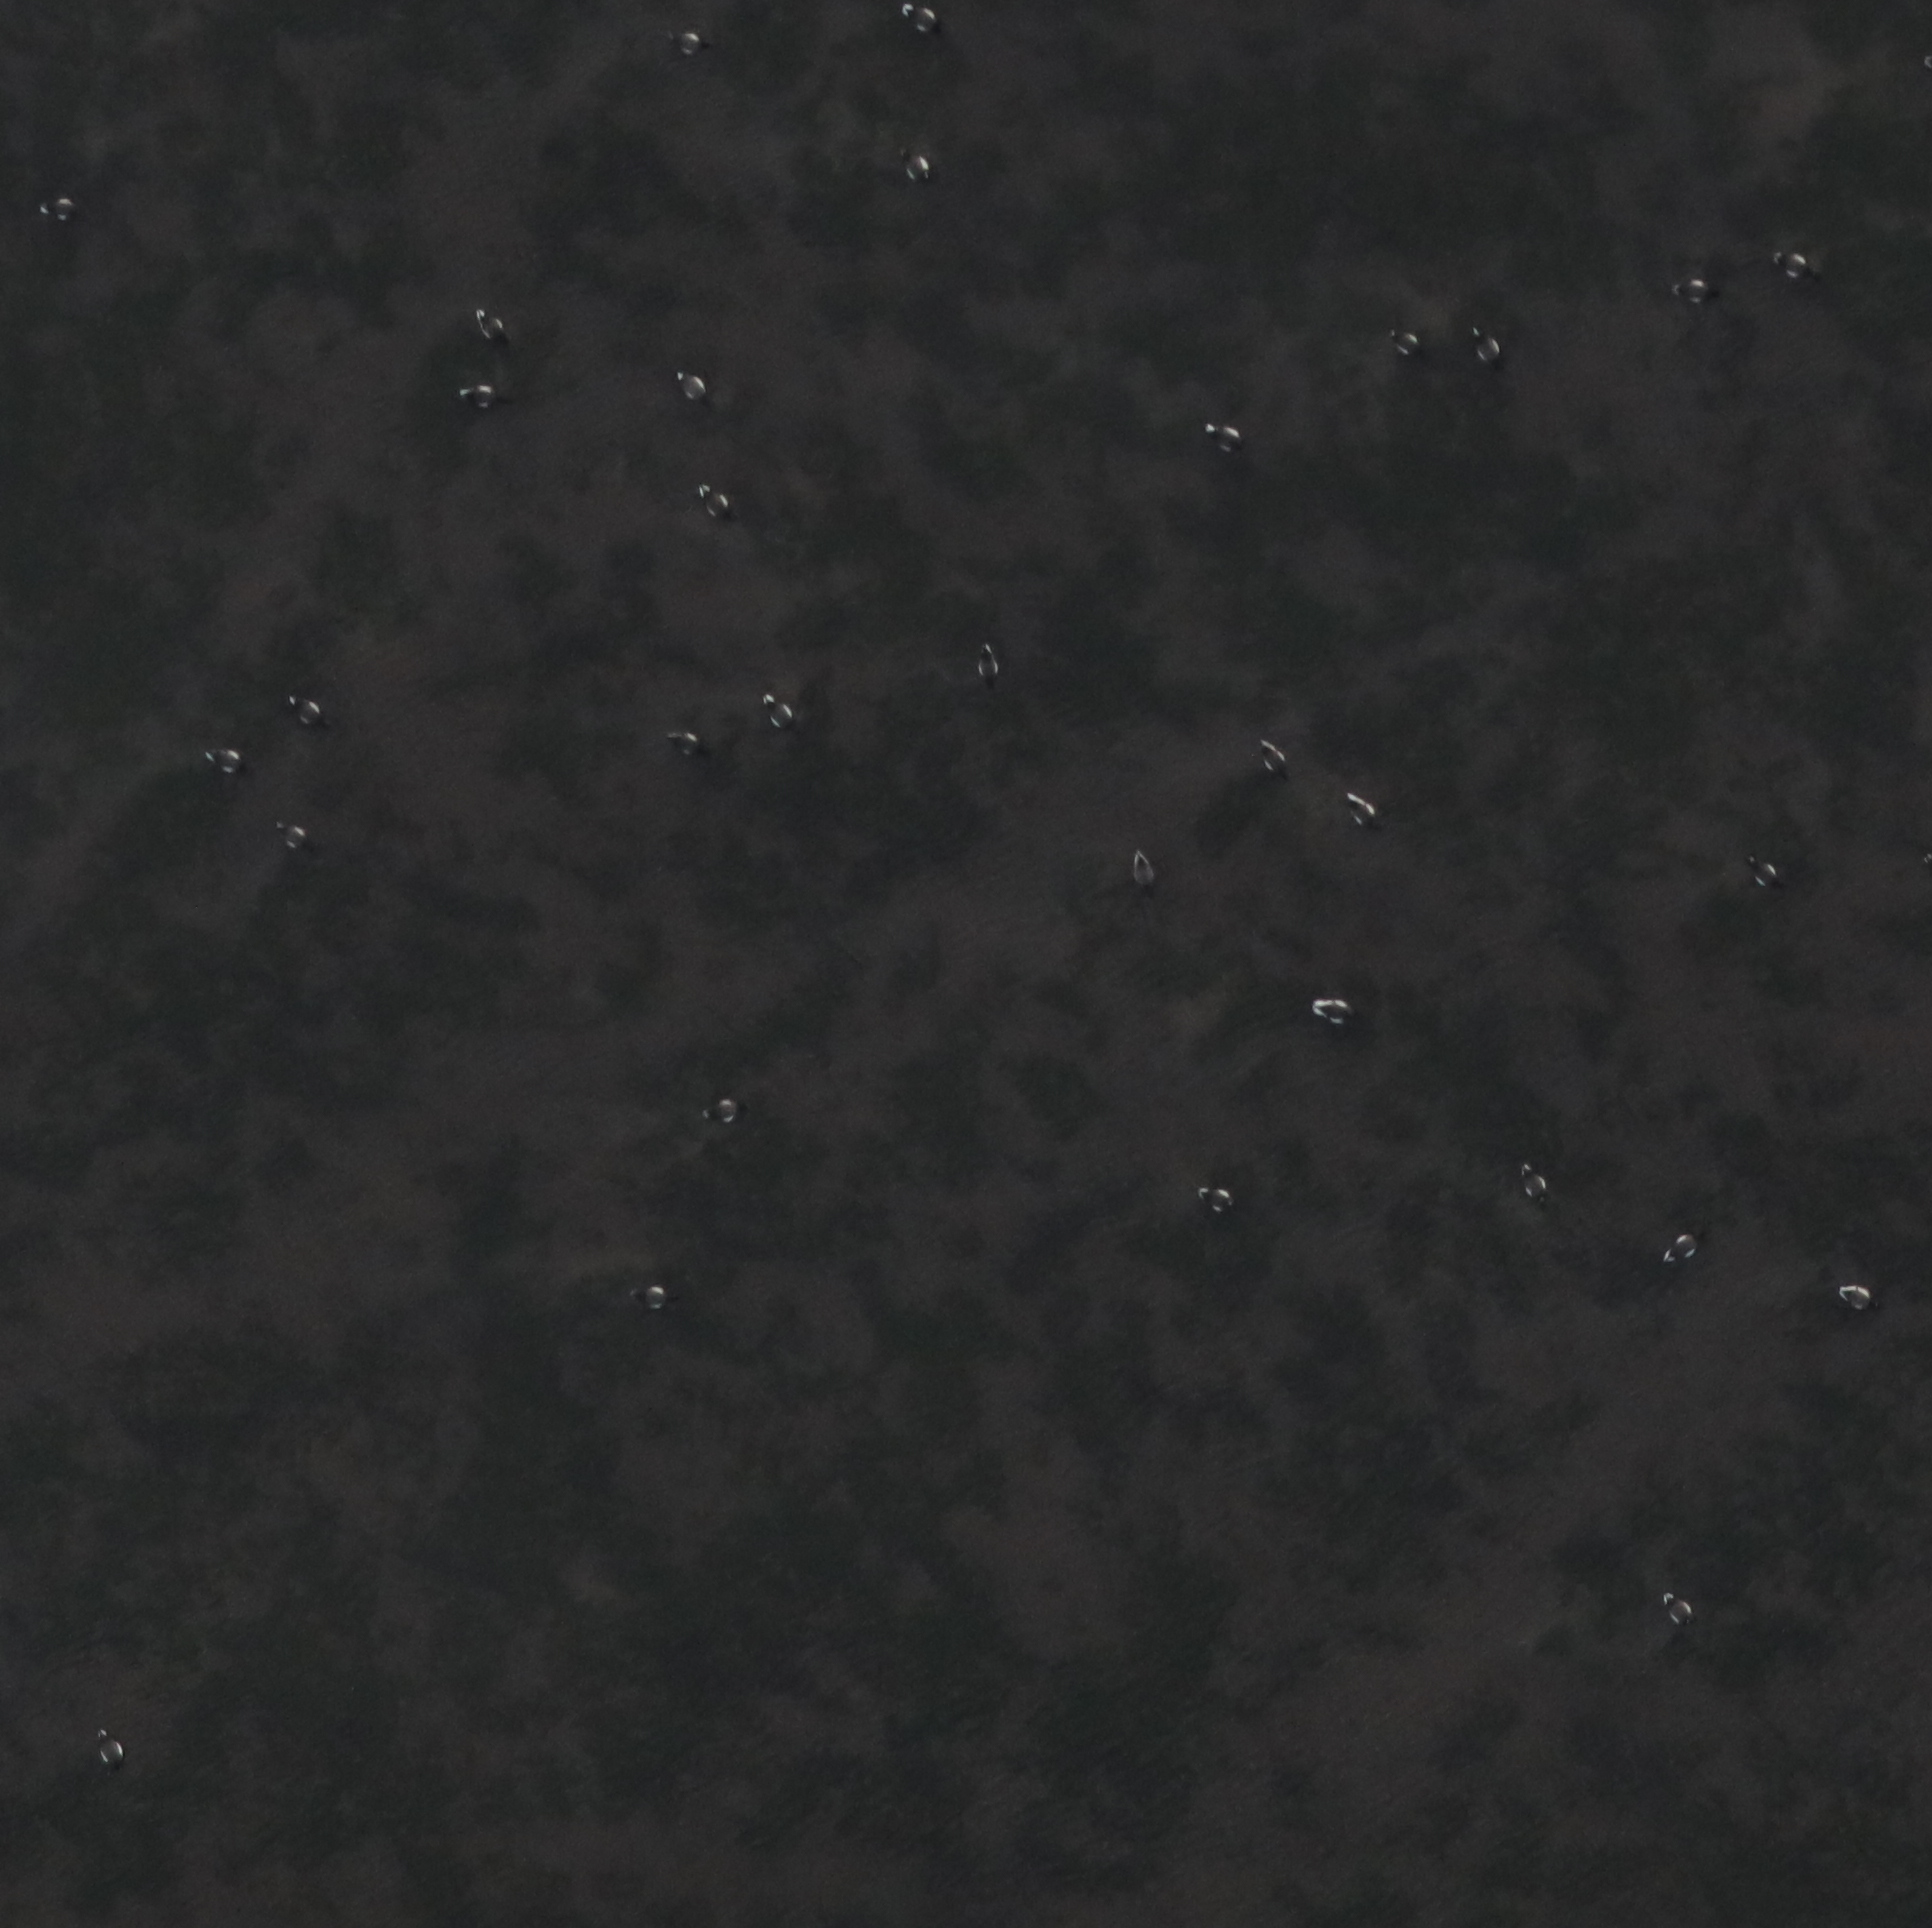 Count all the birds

32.